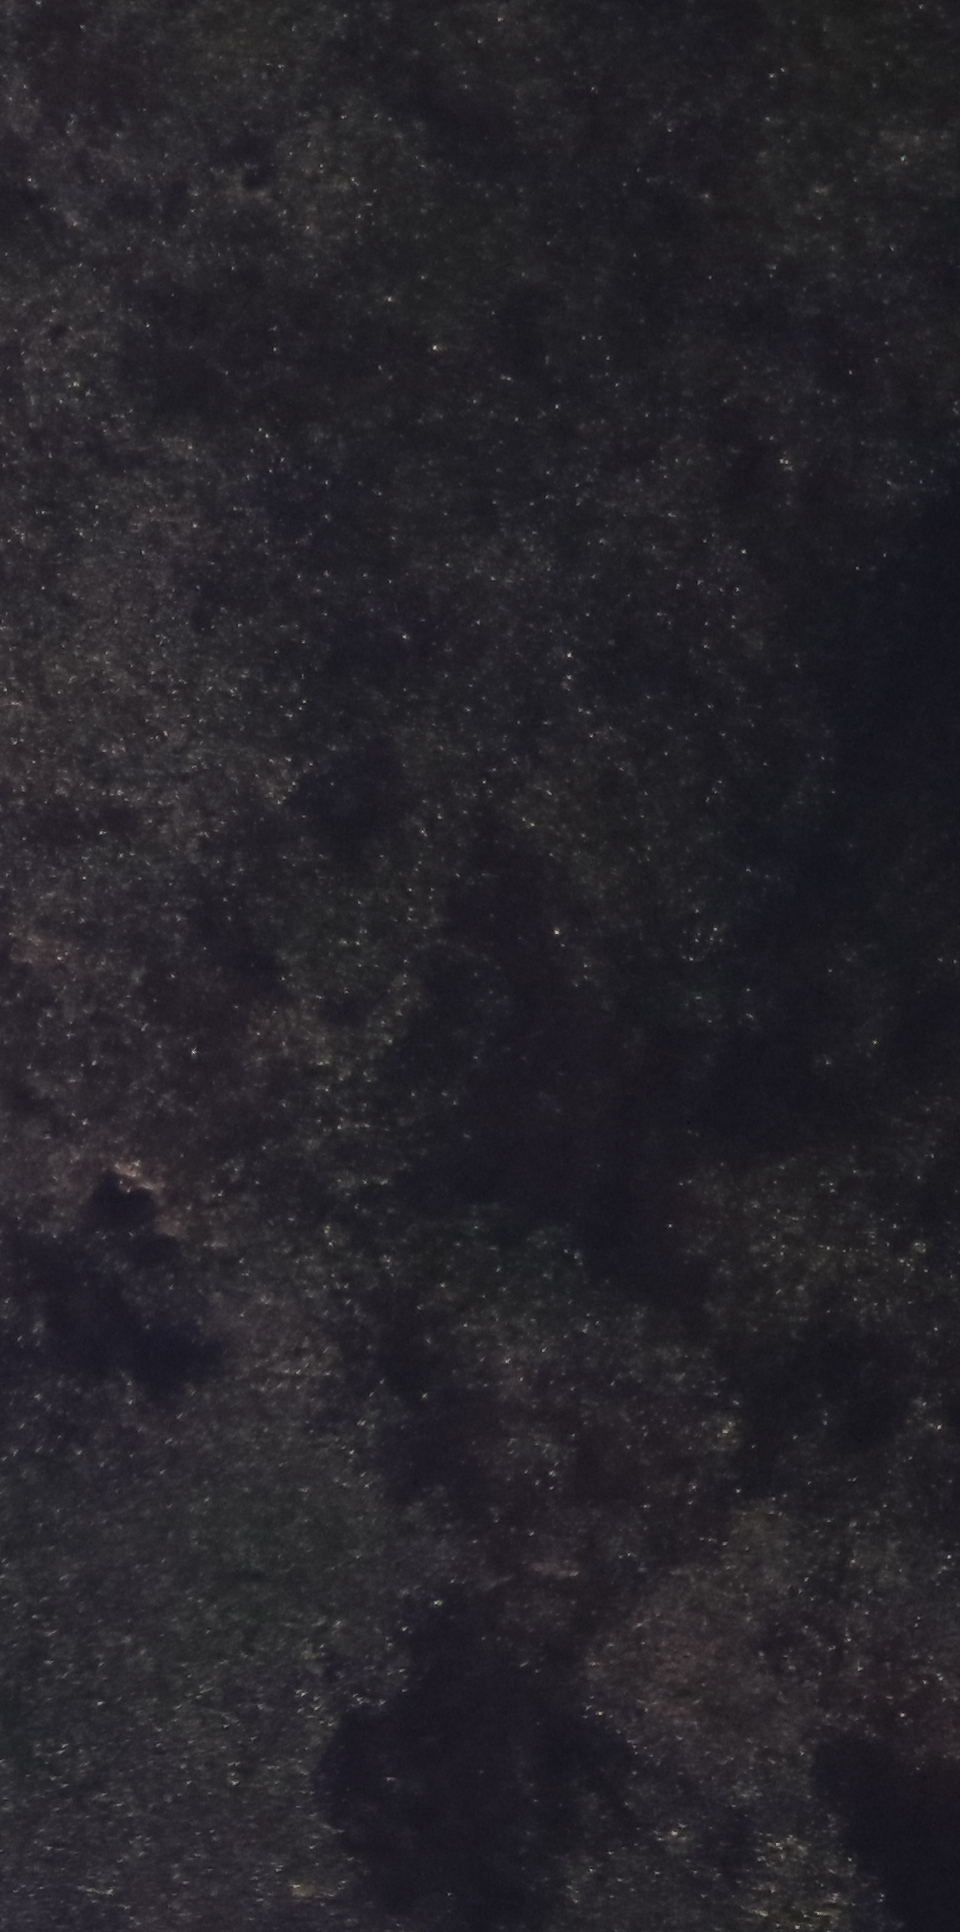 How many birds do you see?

0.